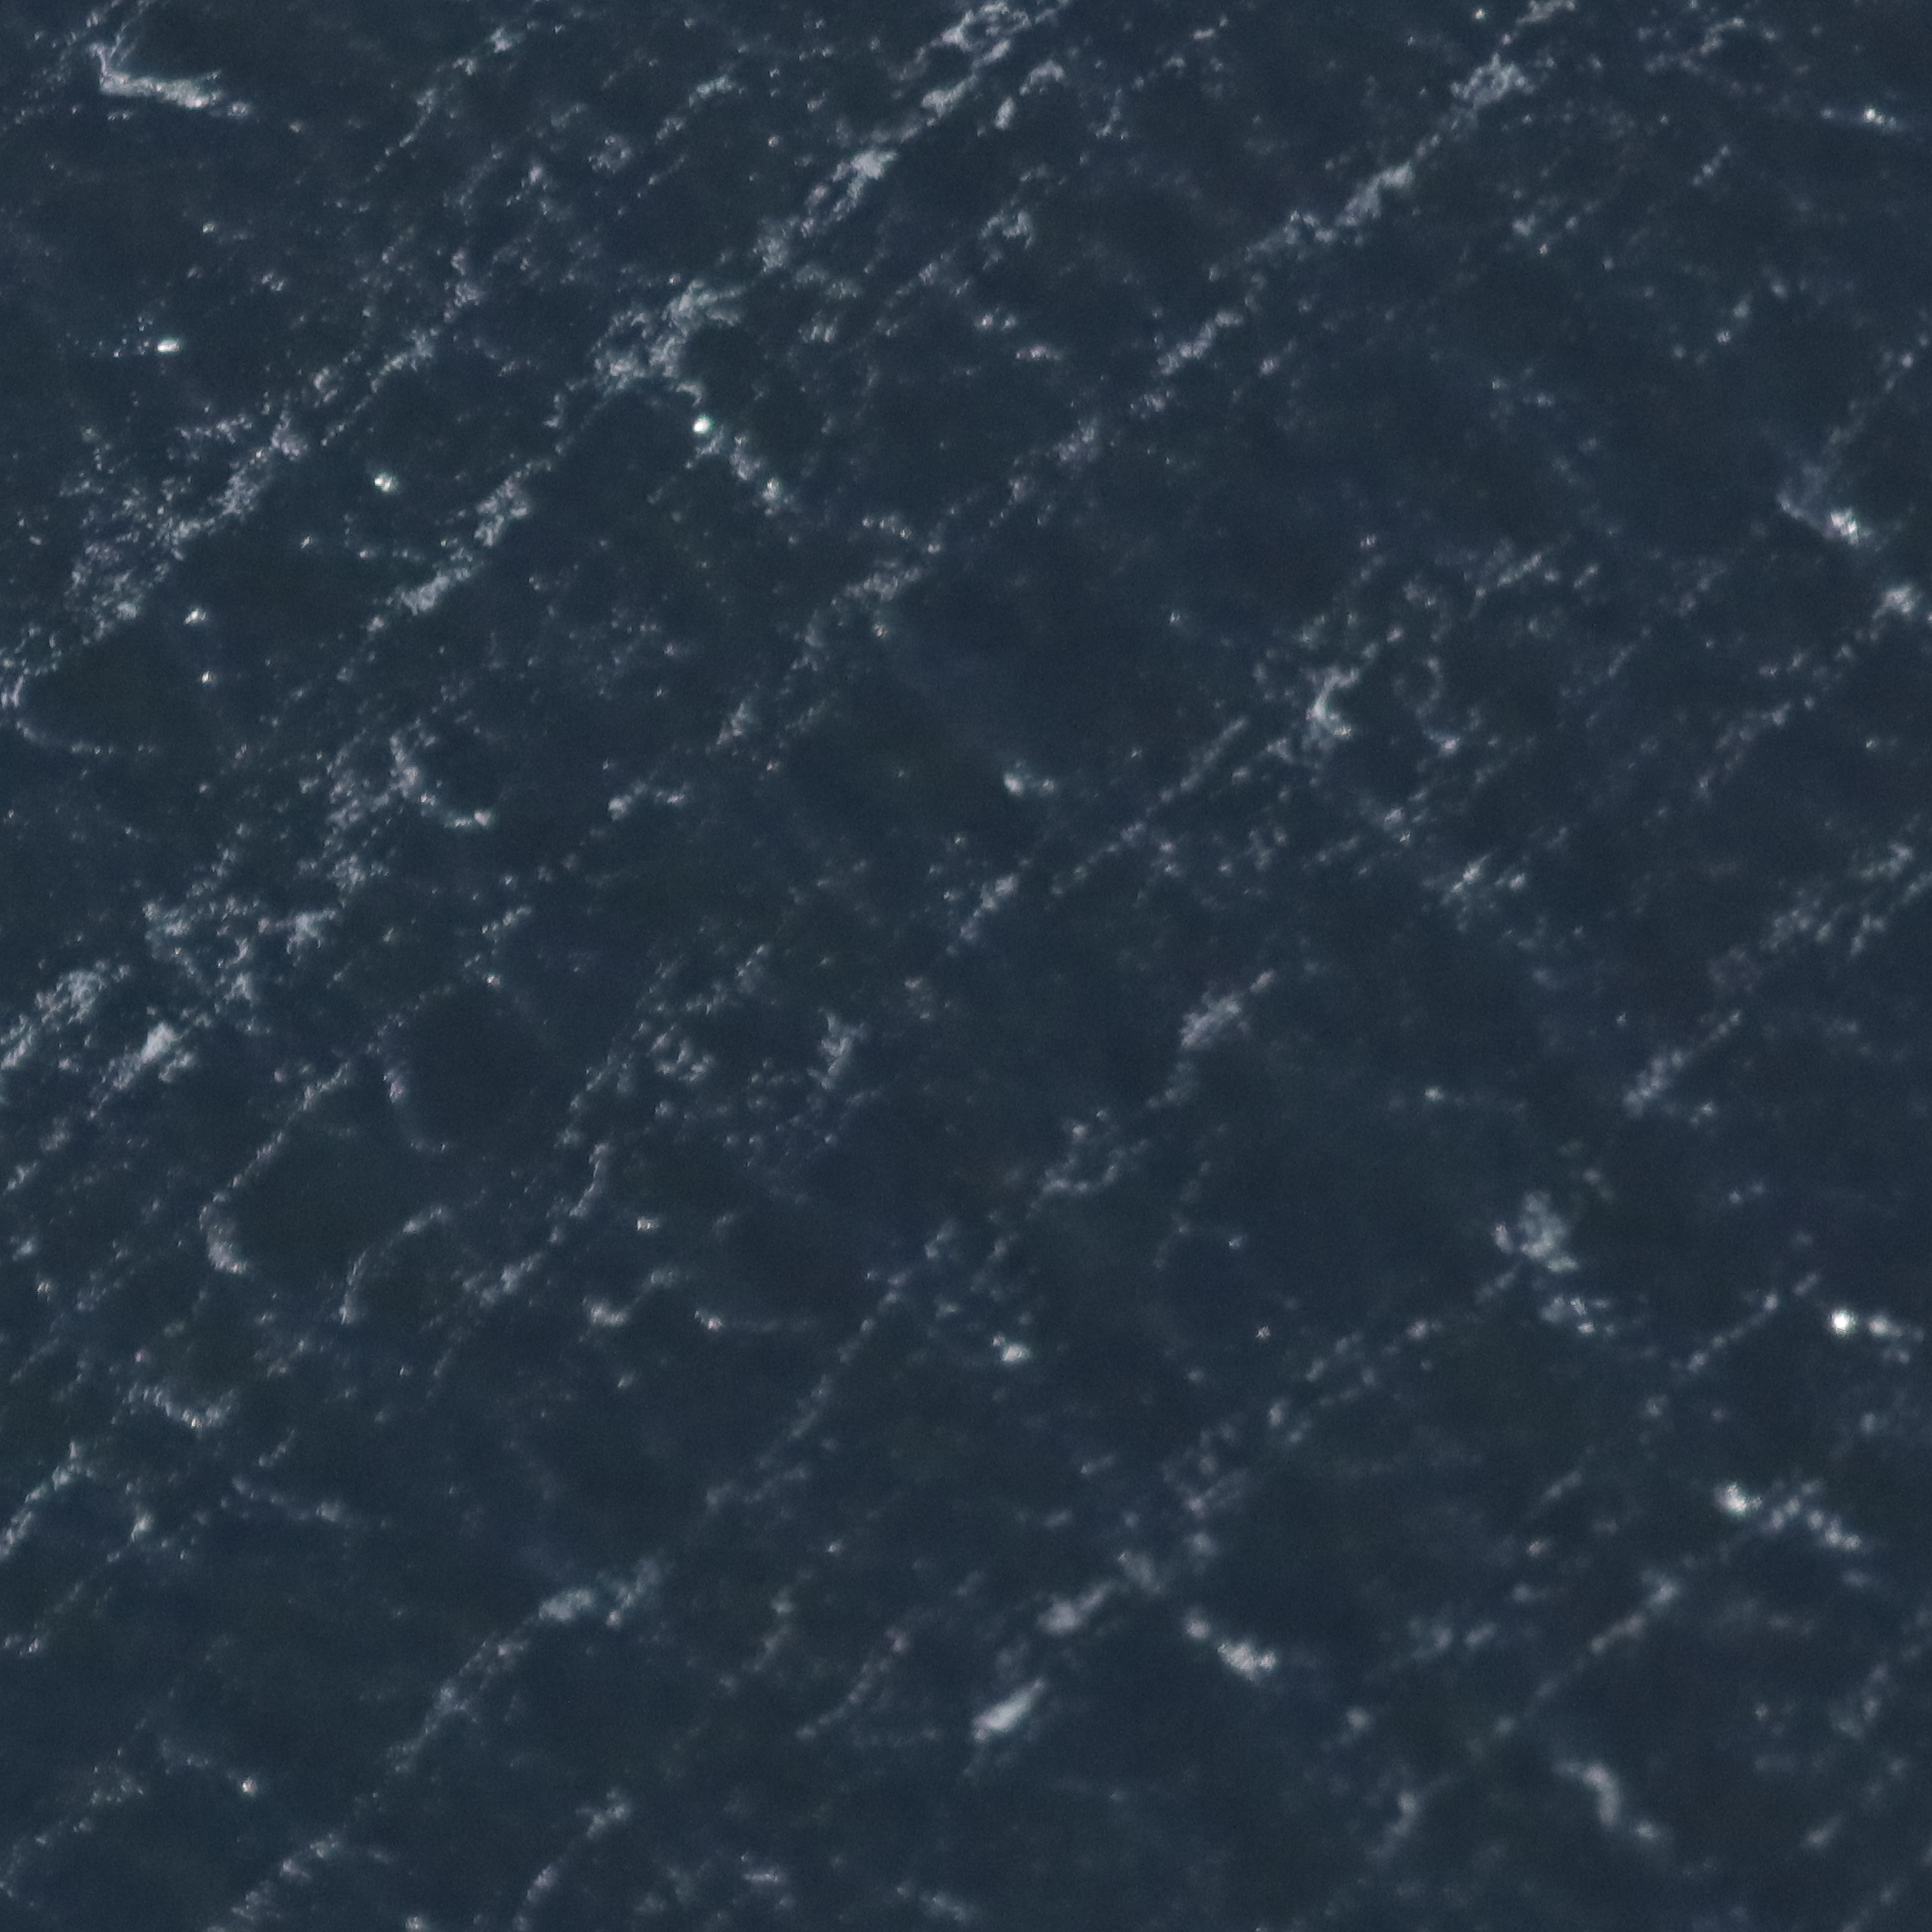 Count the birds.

0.